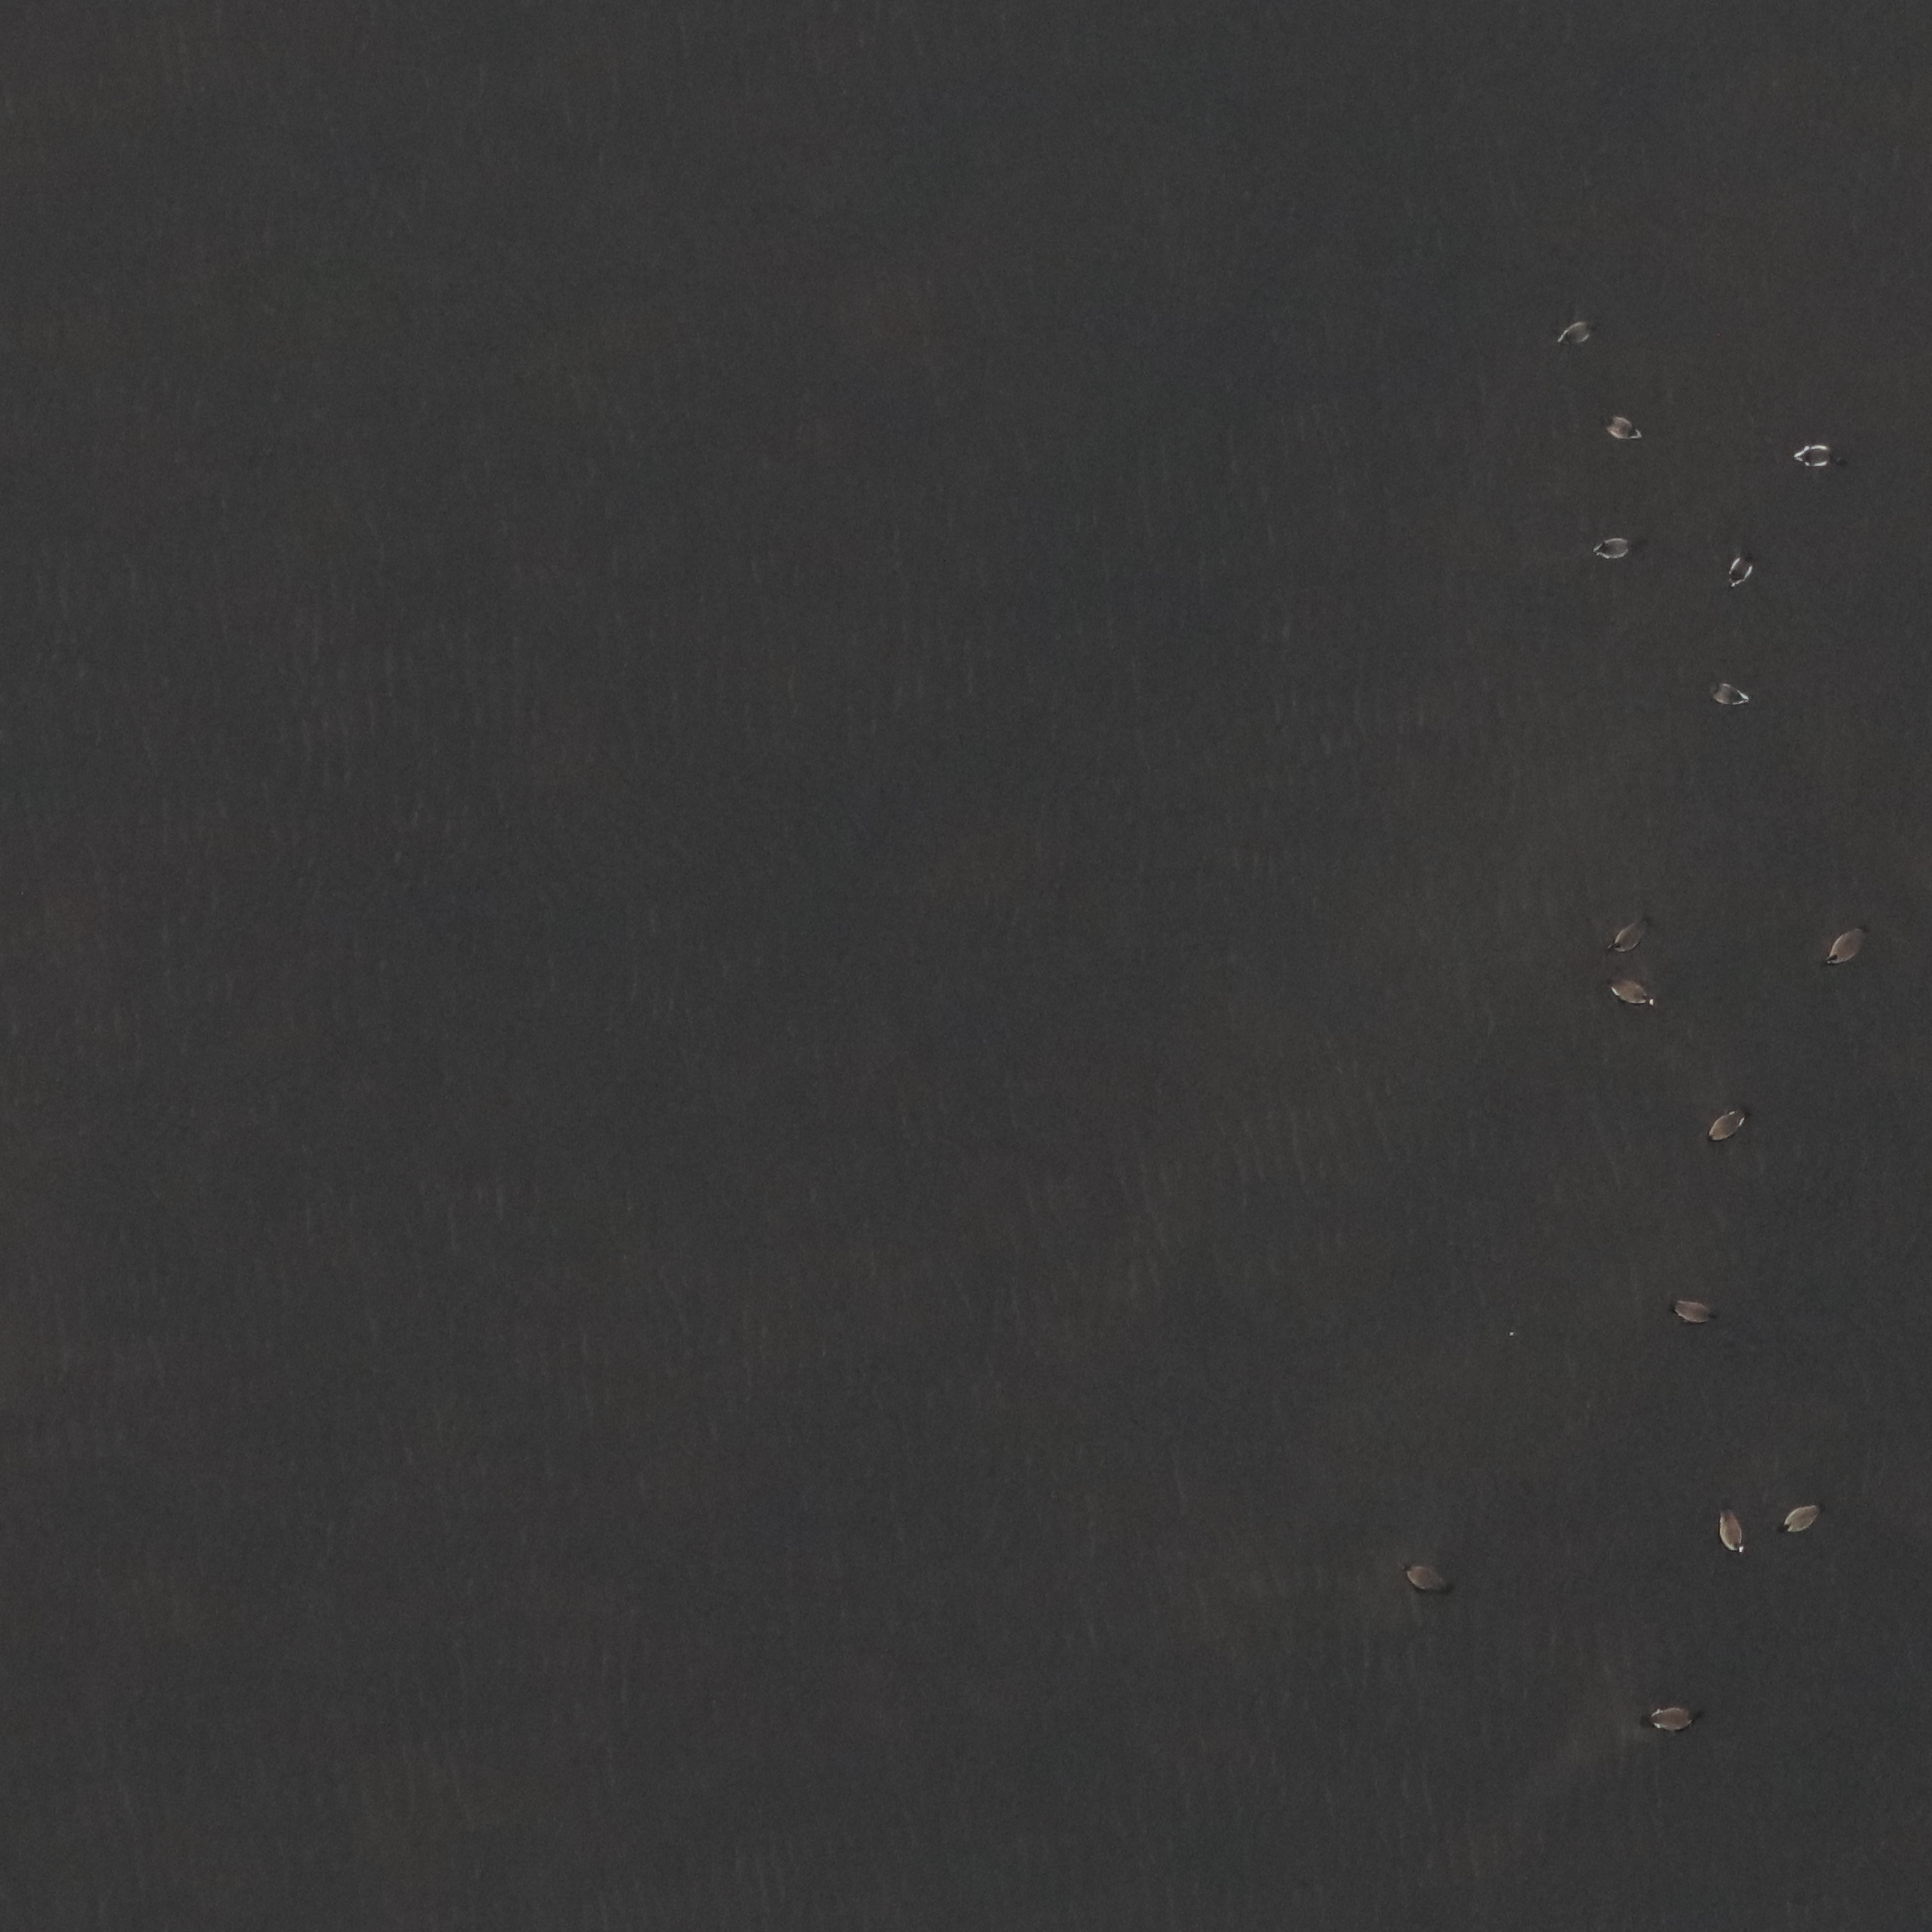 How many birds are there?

15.